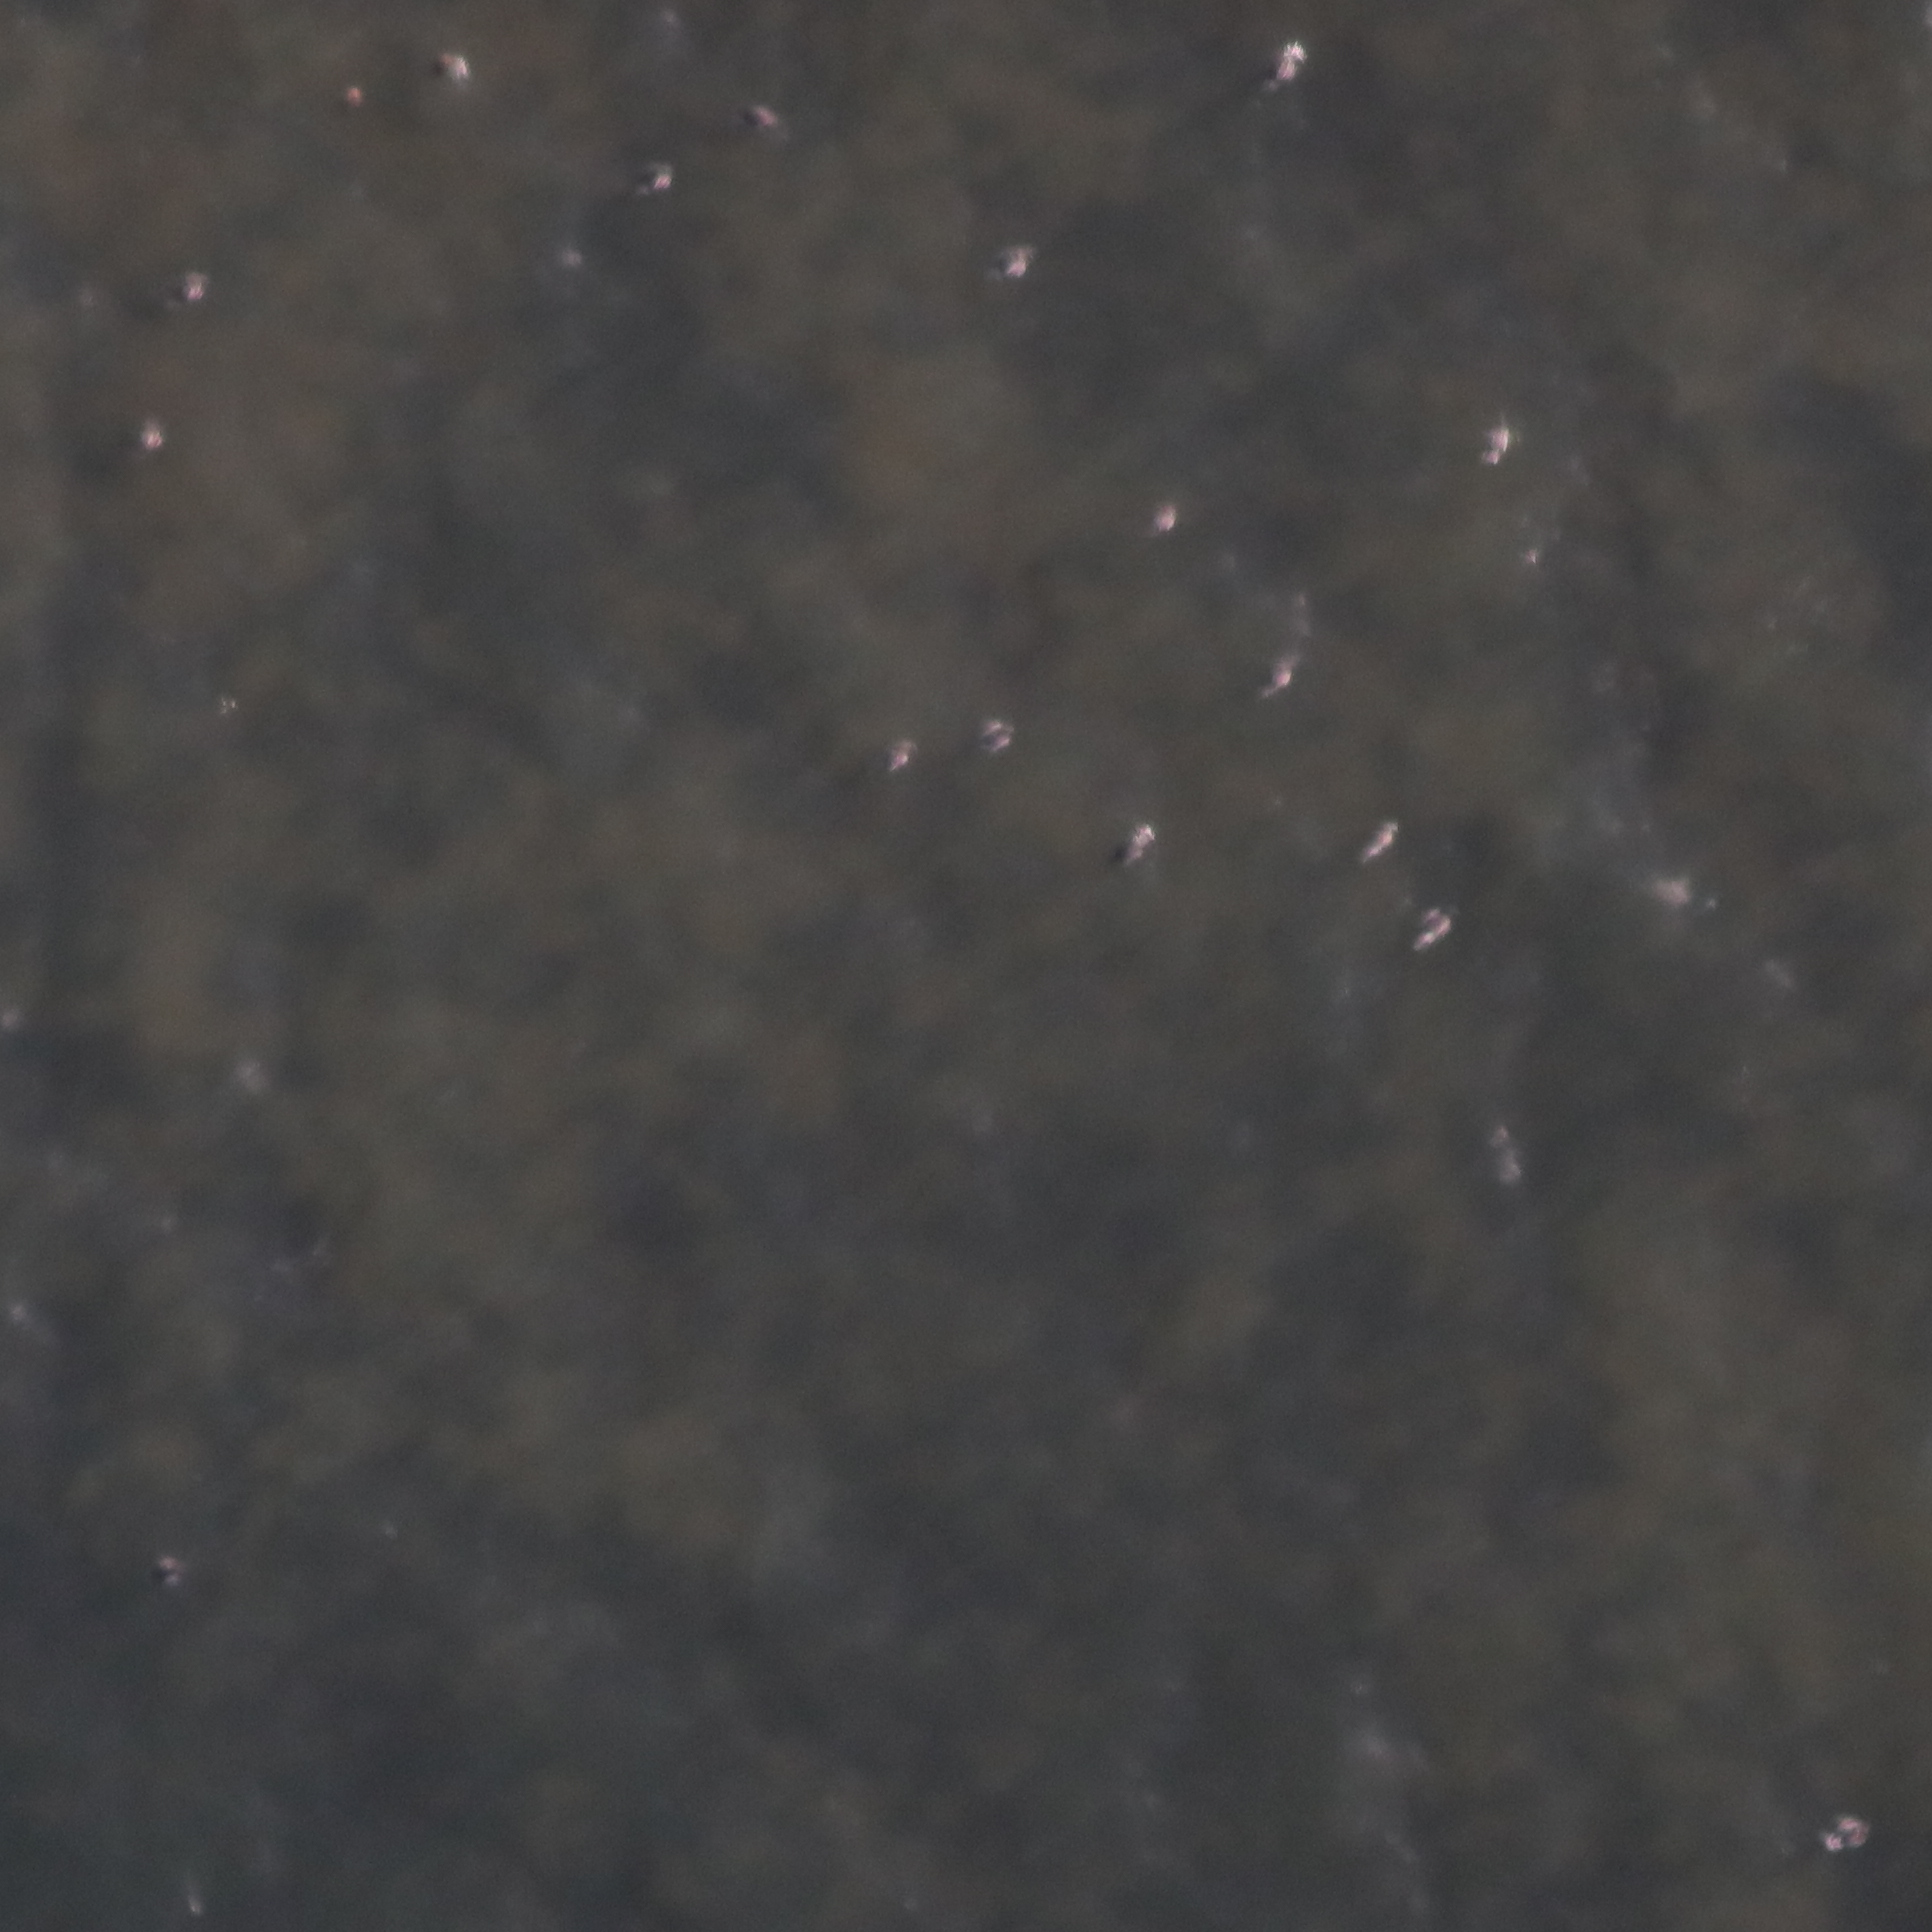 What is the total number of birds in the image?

18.